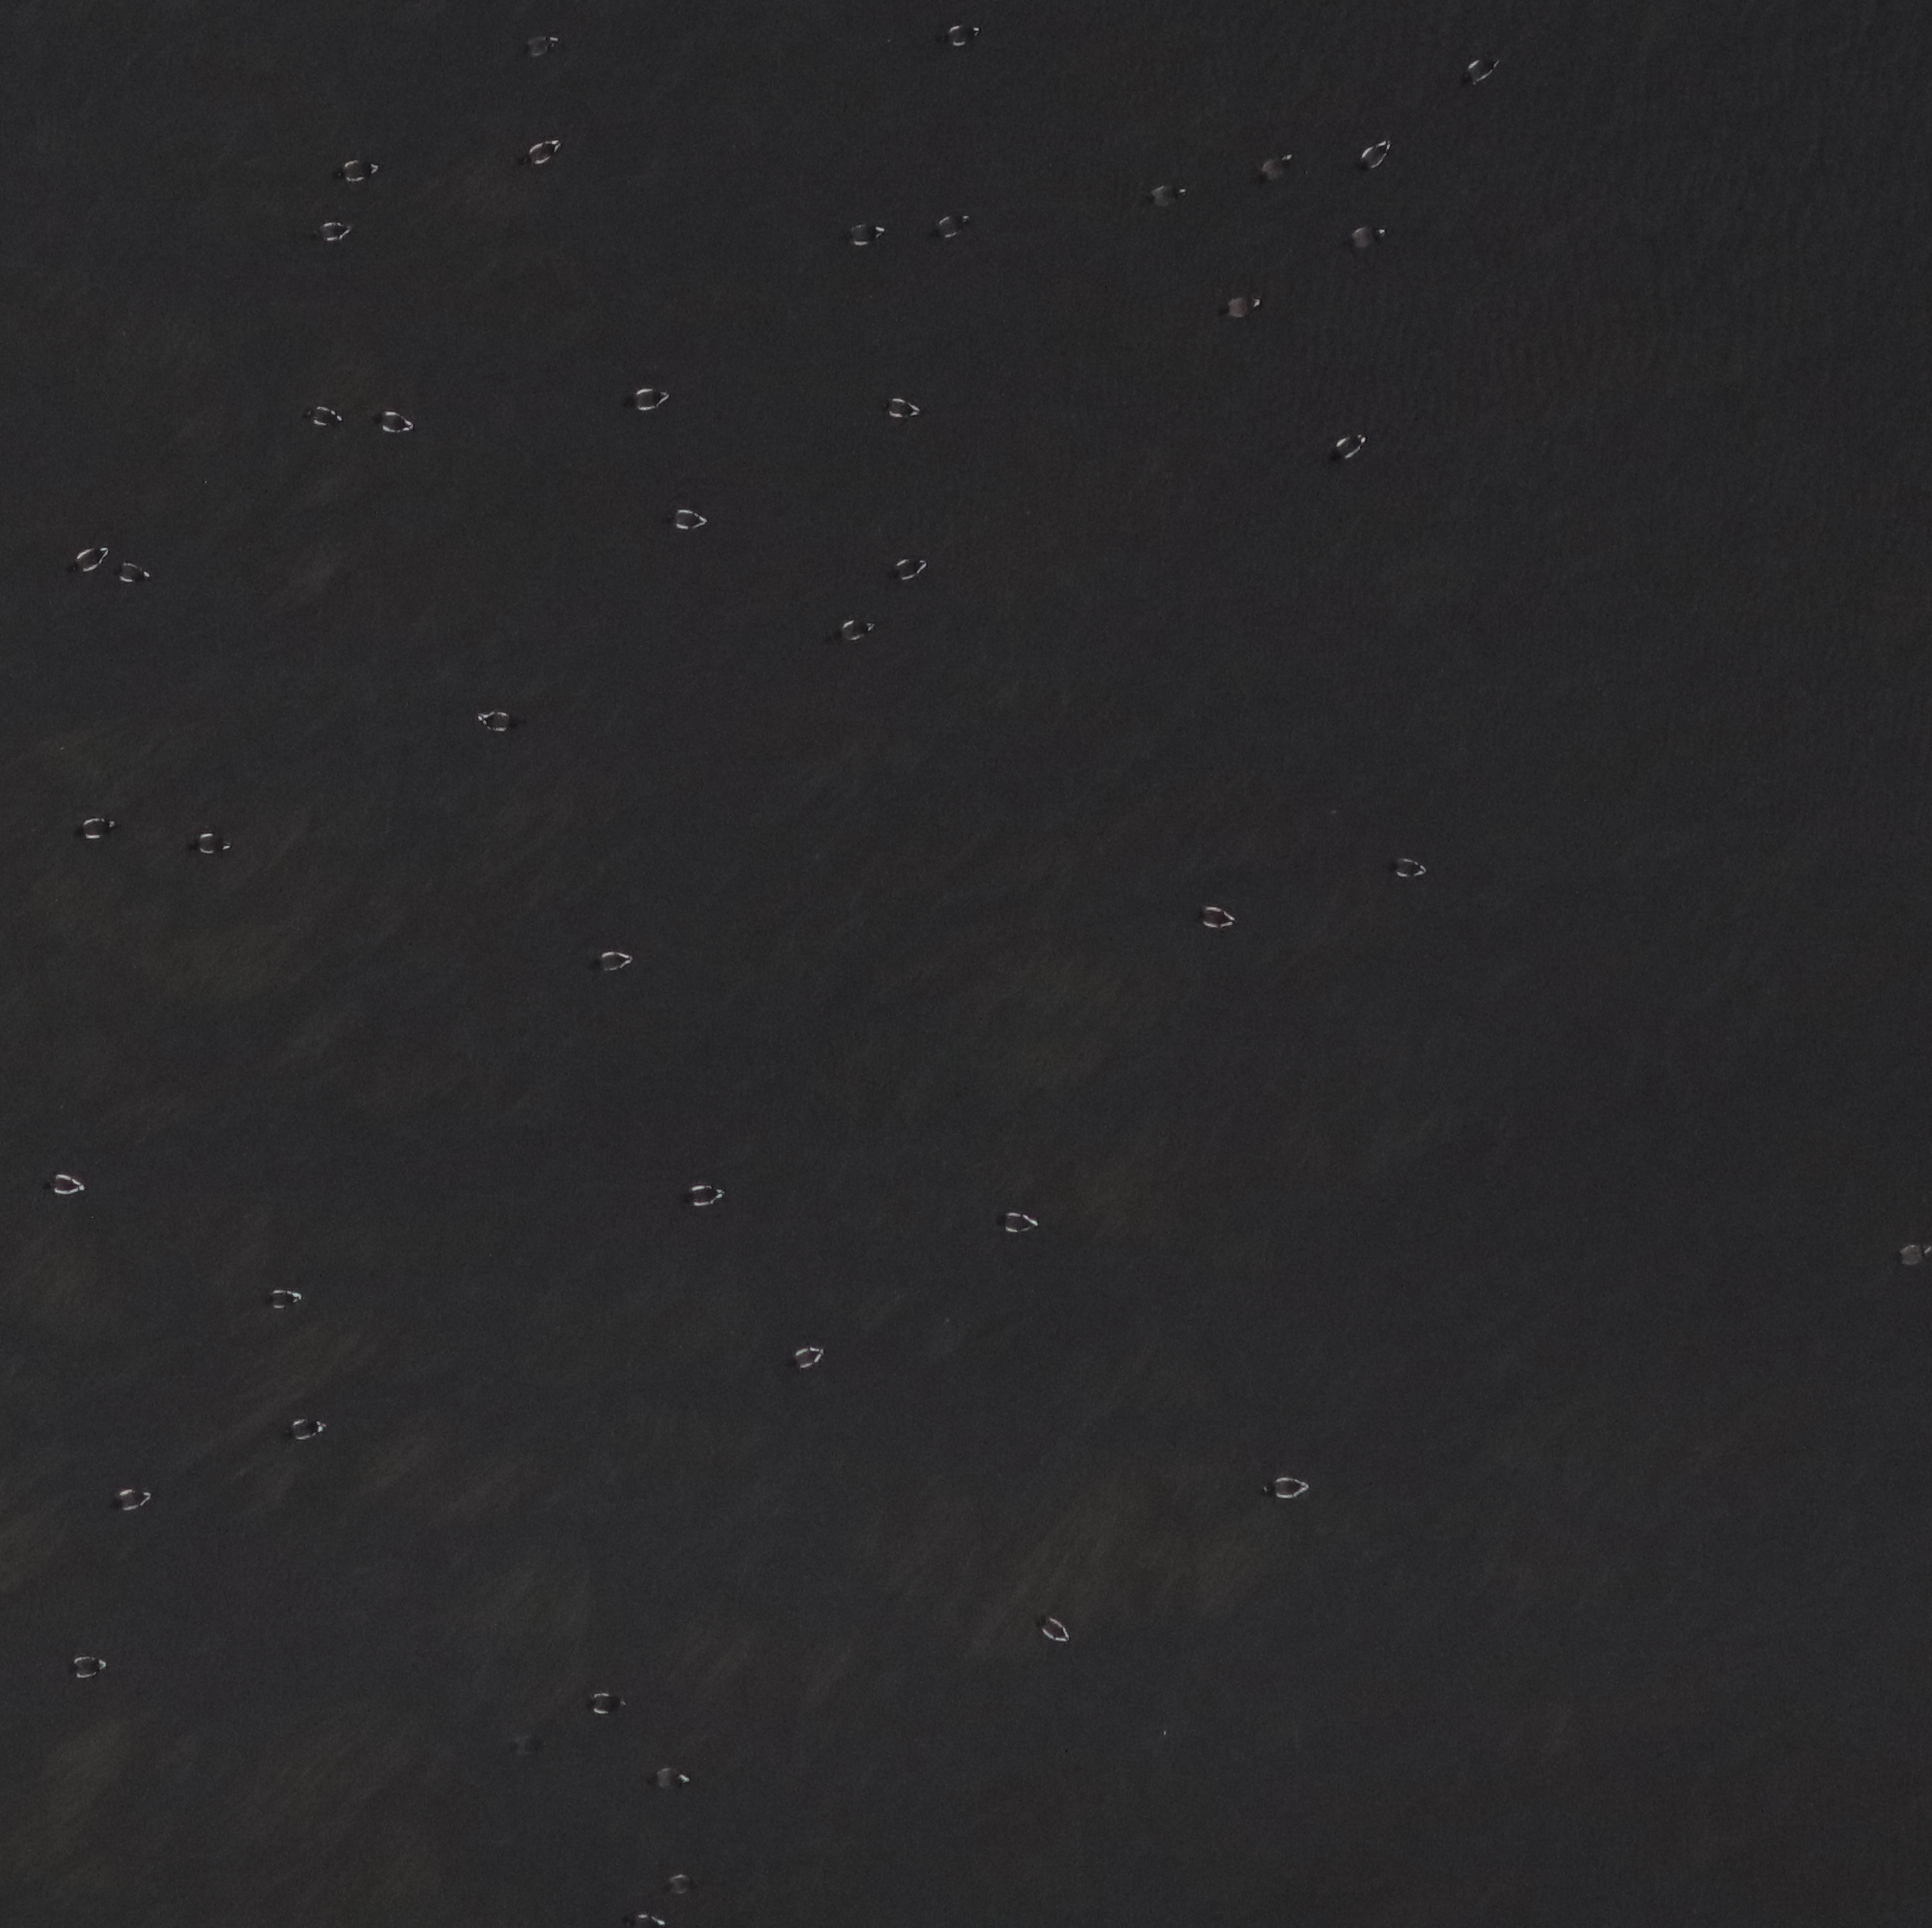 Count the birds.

45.